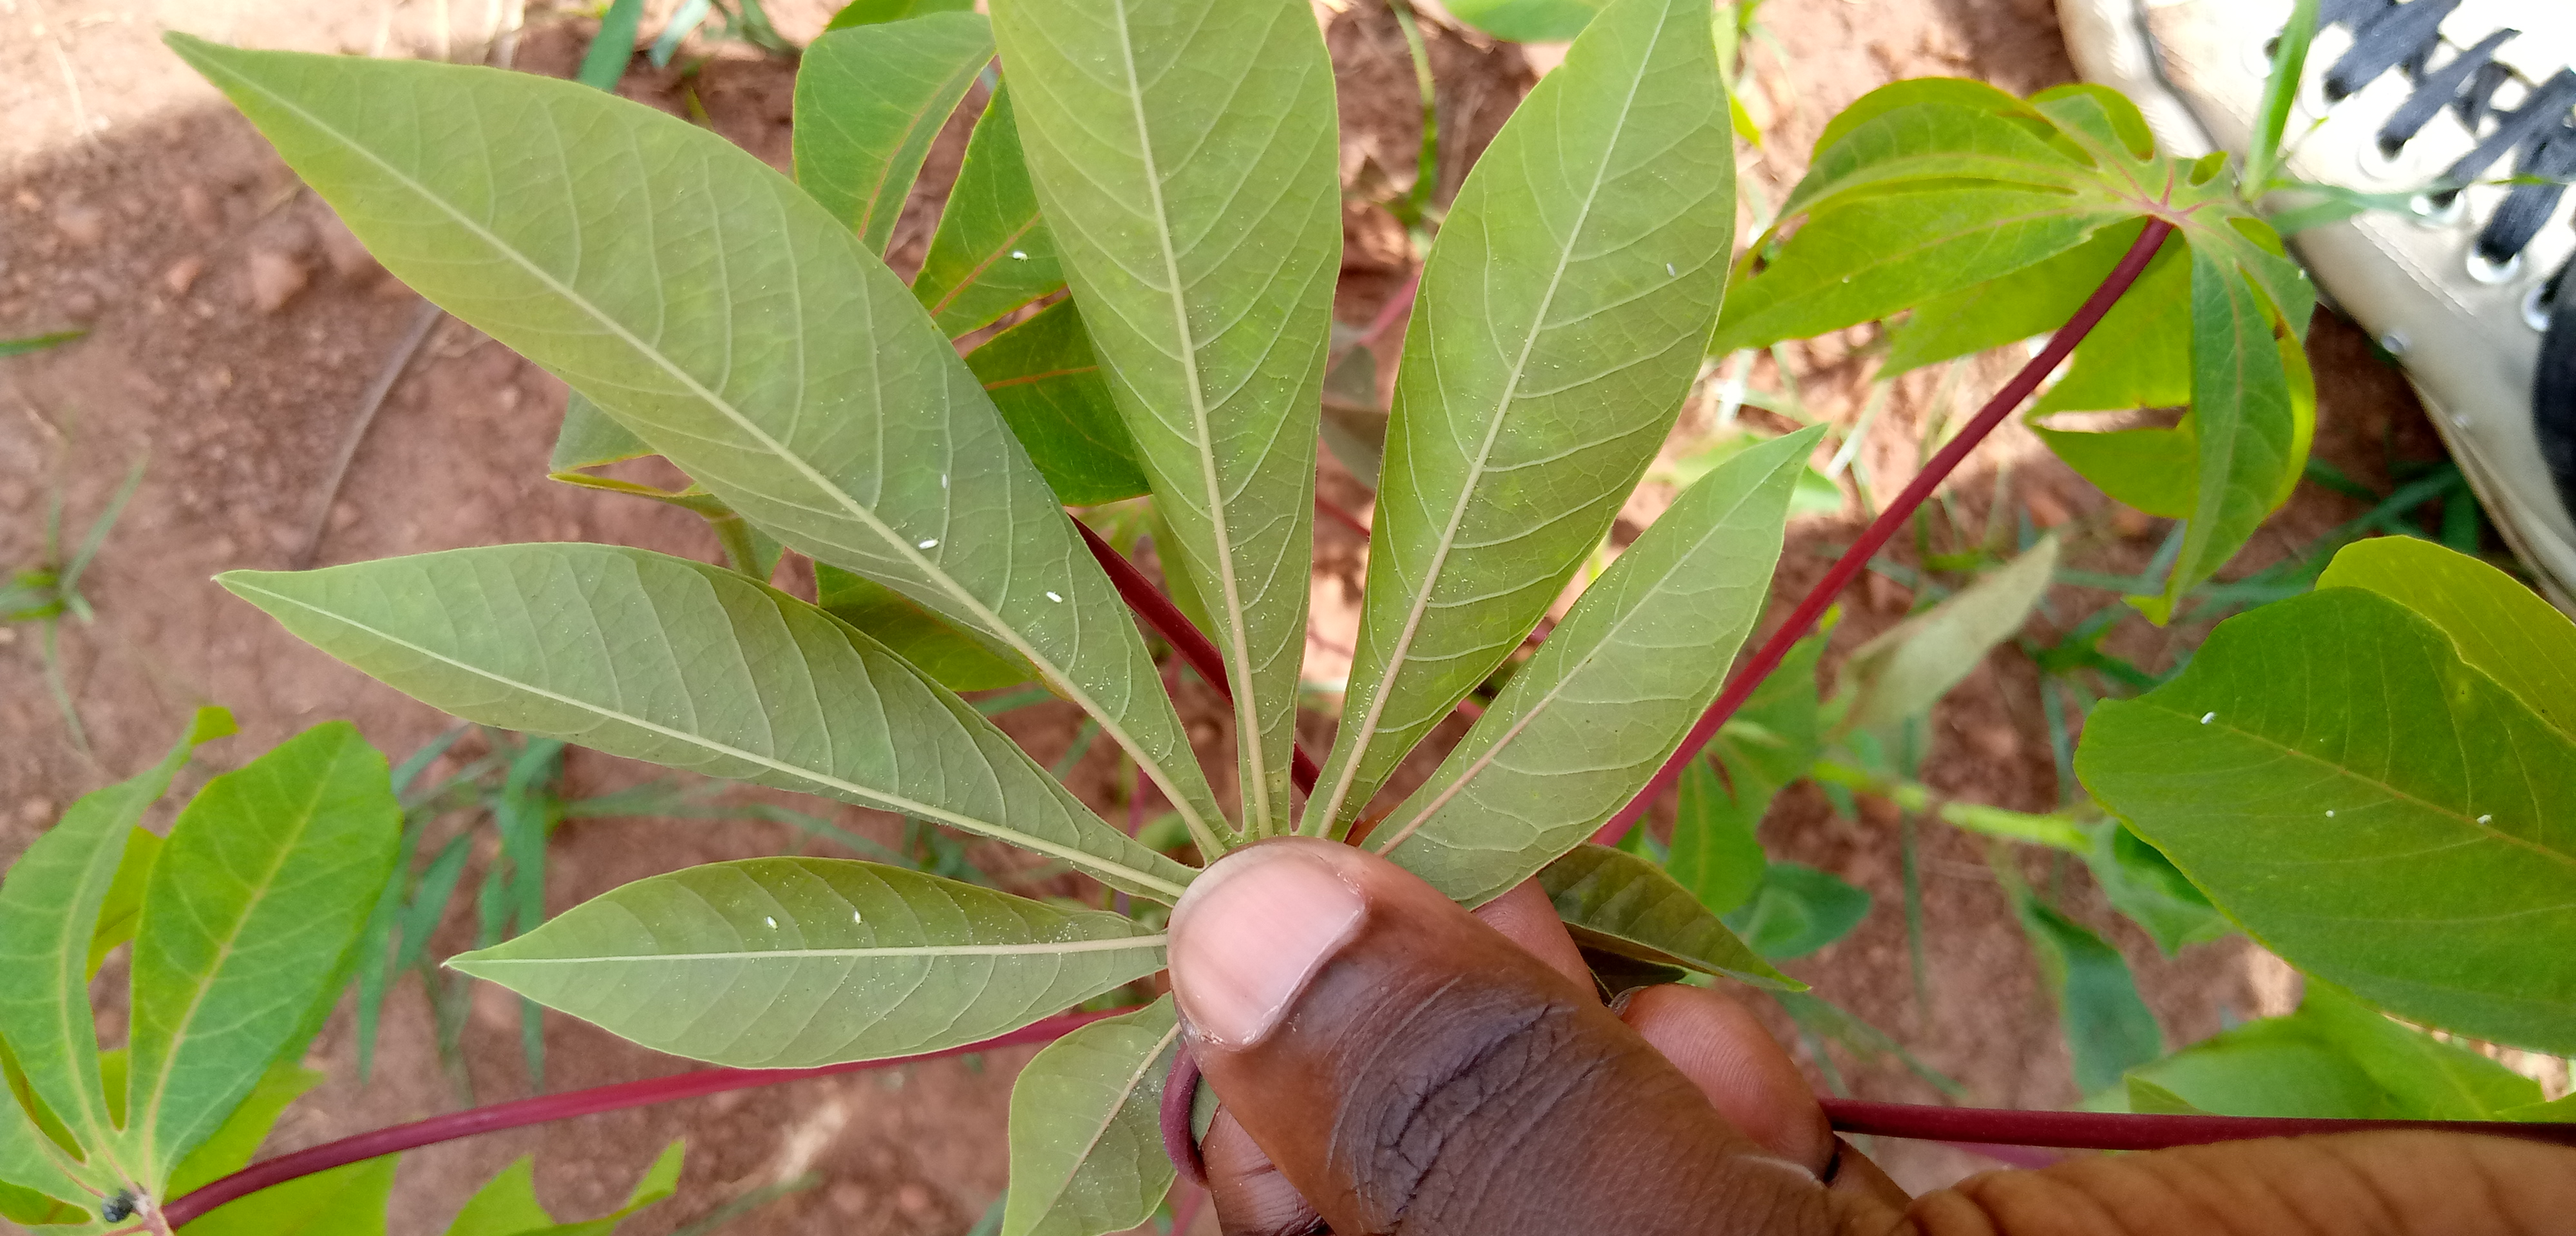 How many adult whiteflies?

8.